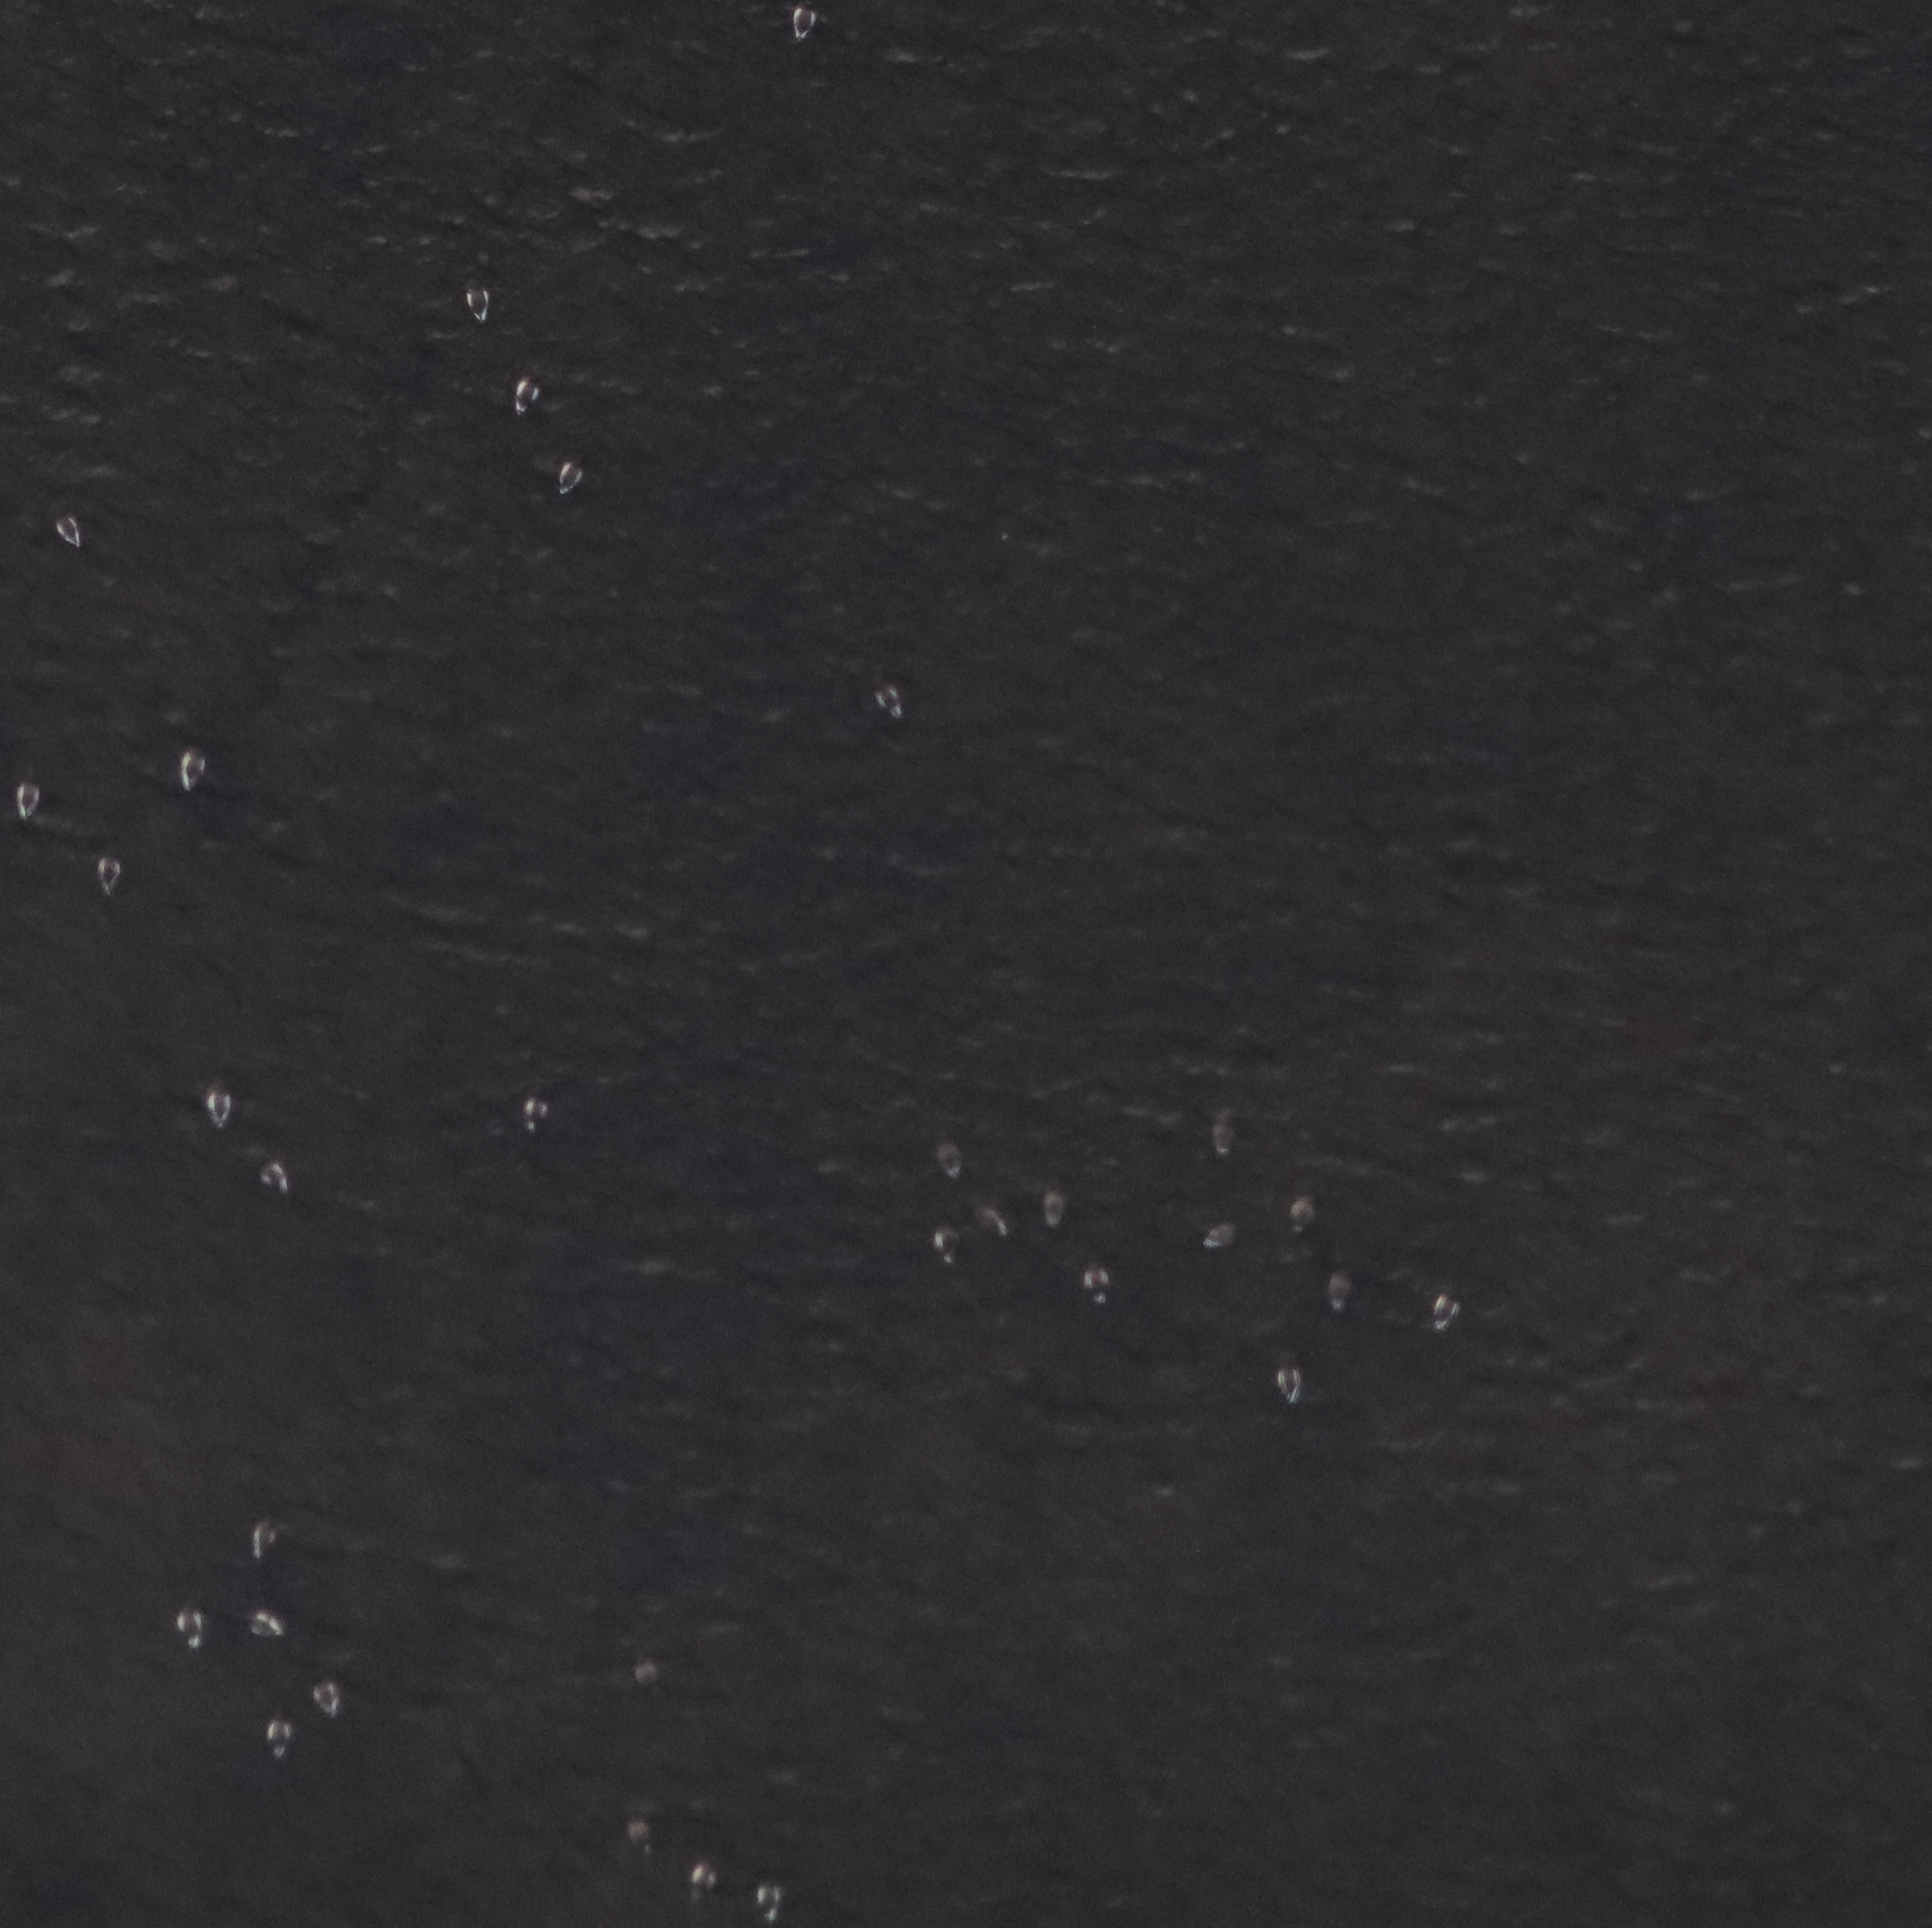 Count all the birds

32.